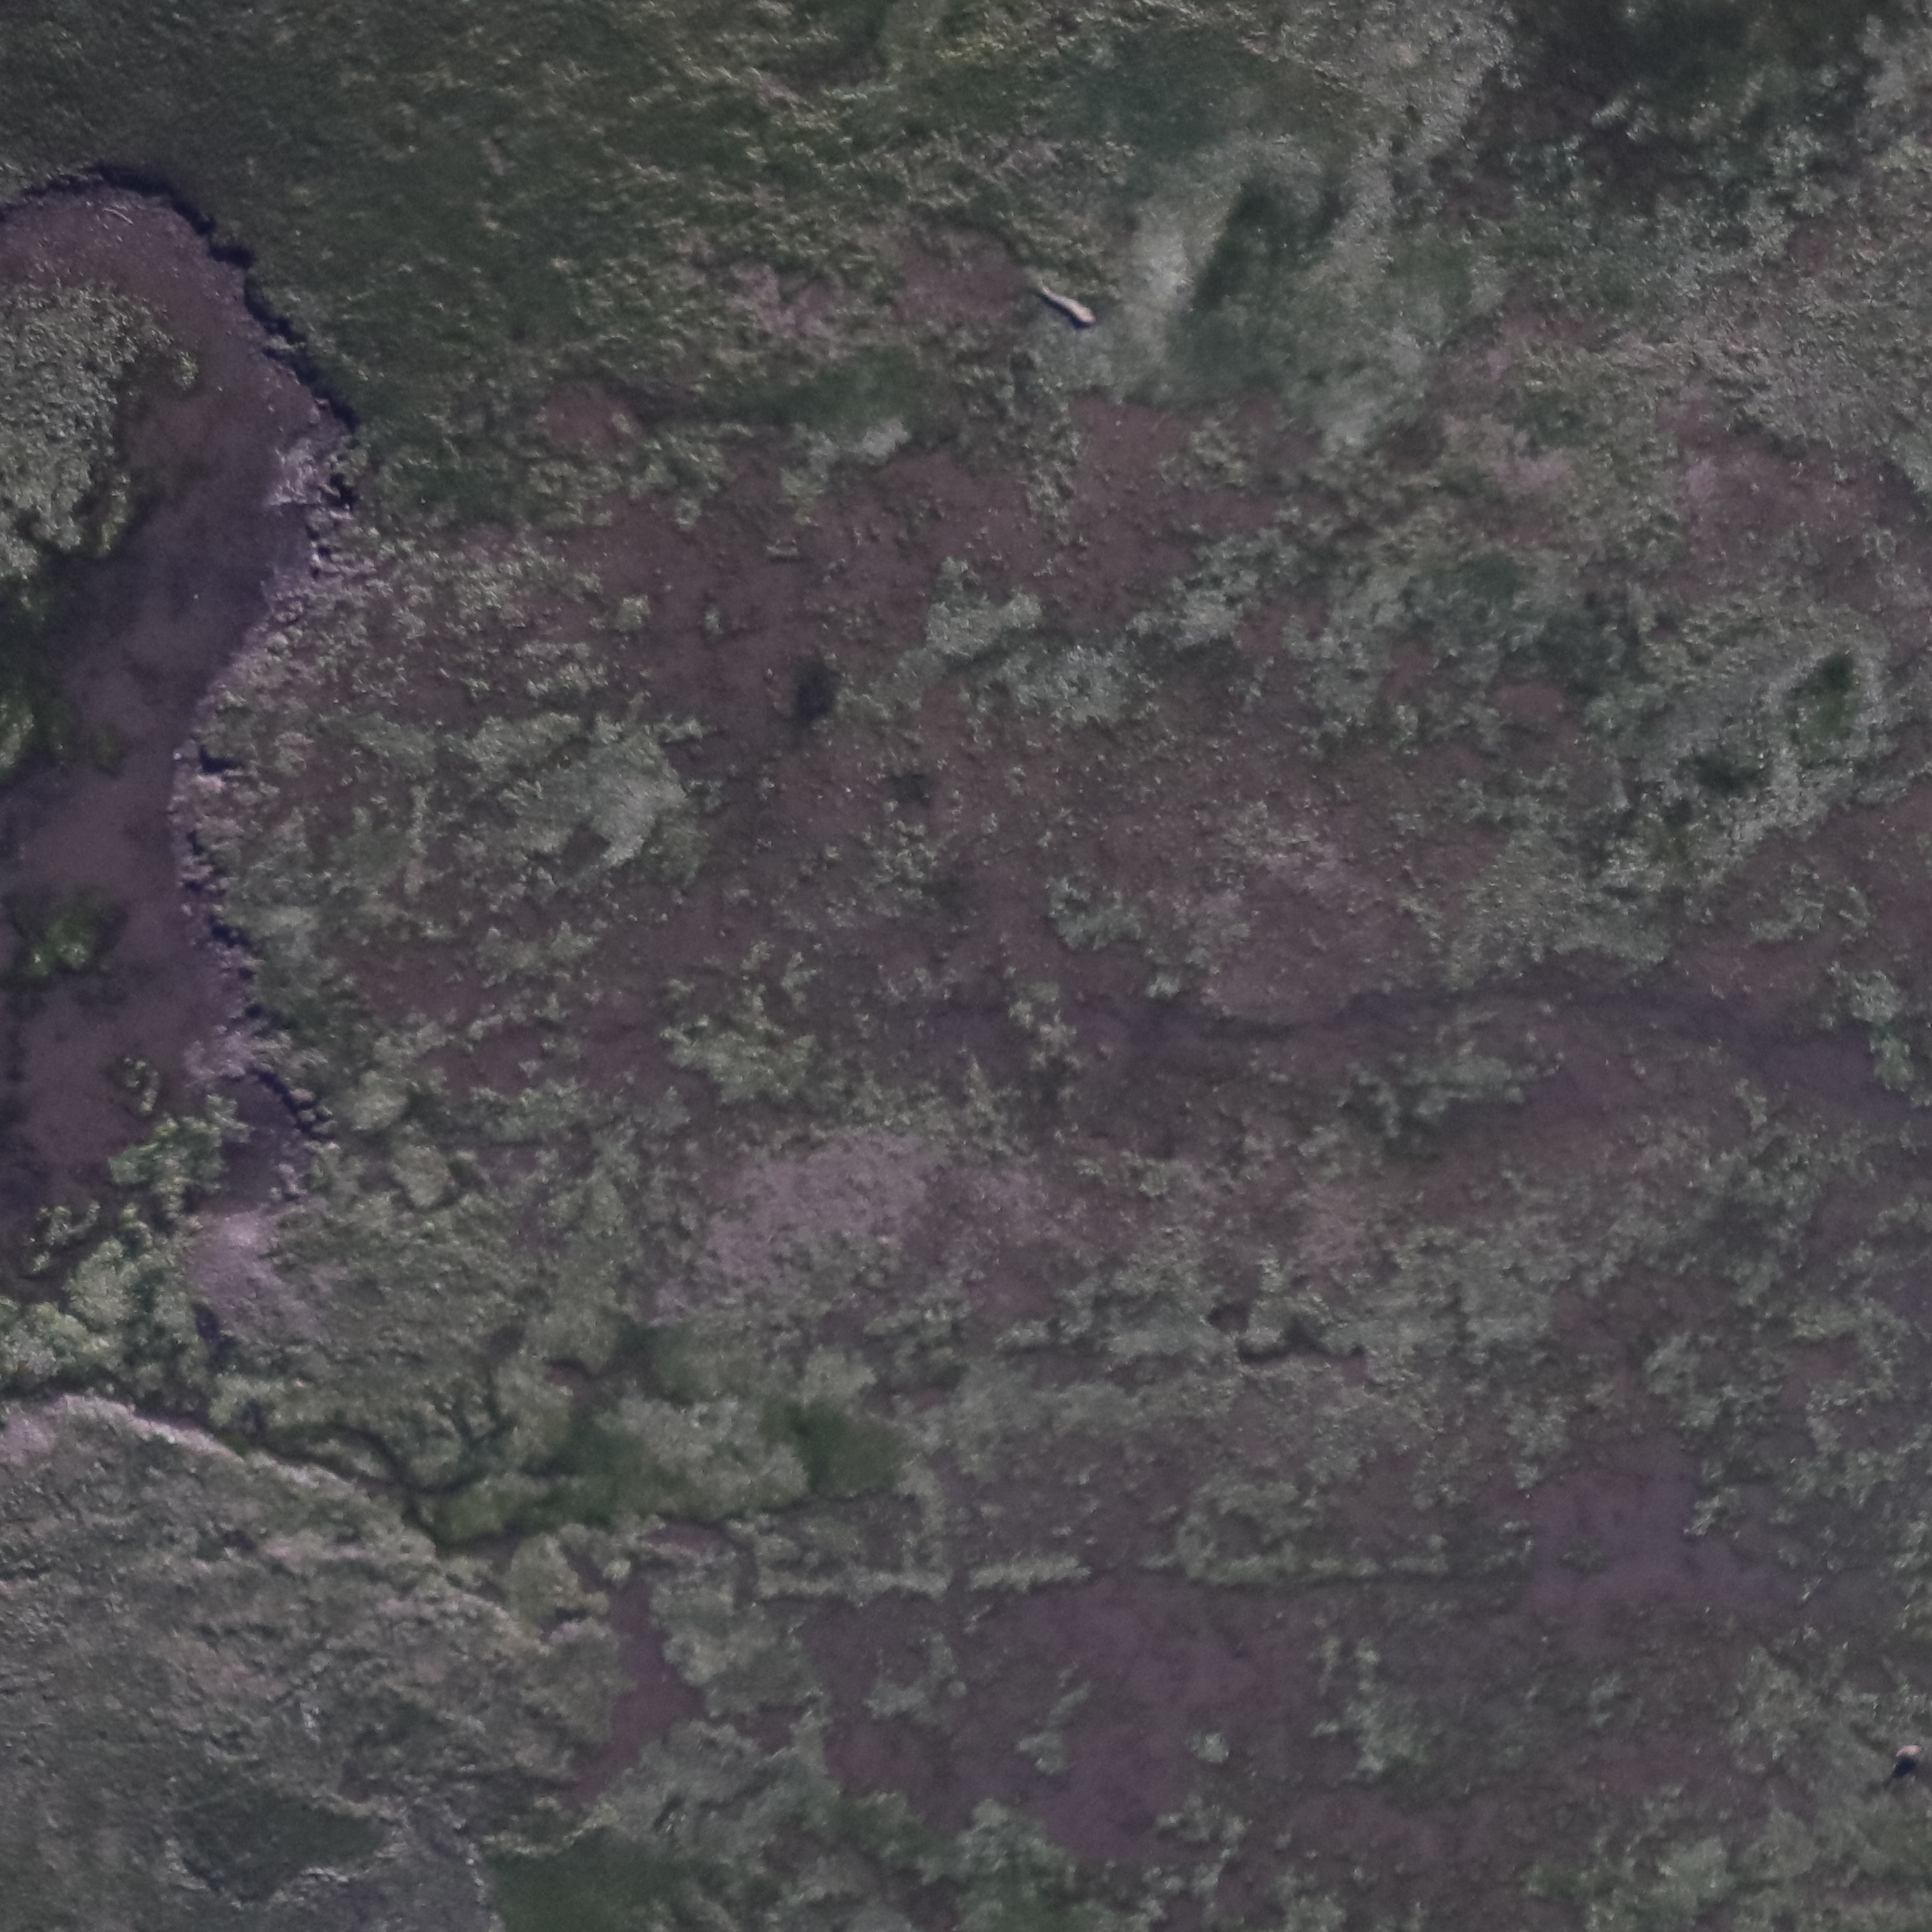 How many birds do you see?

1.